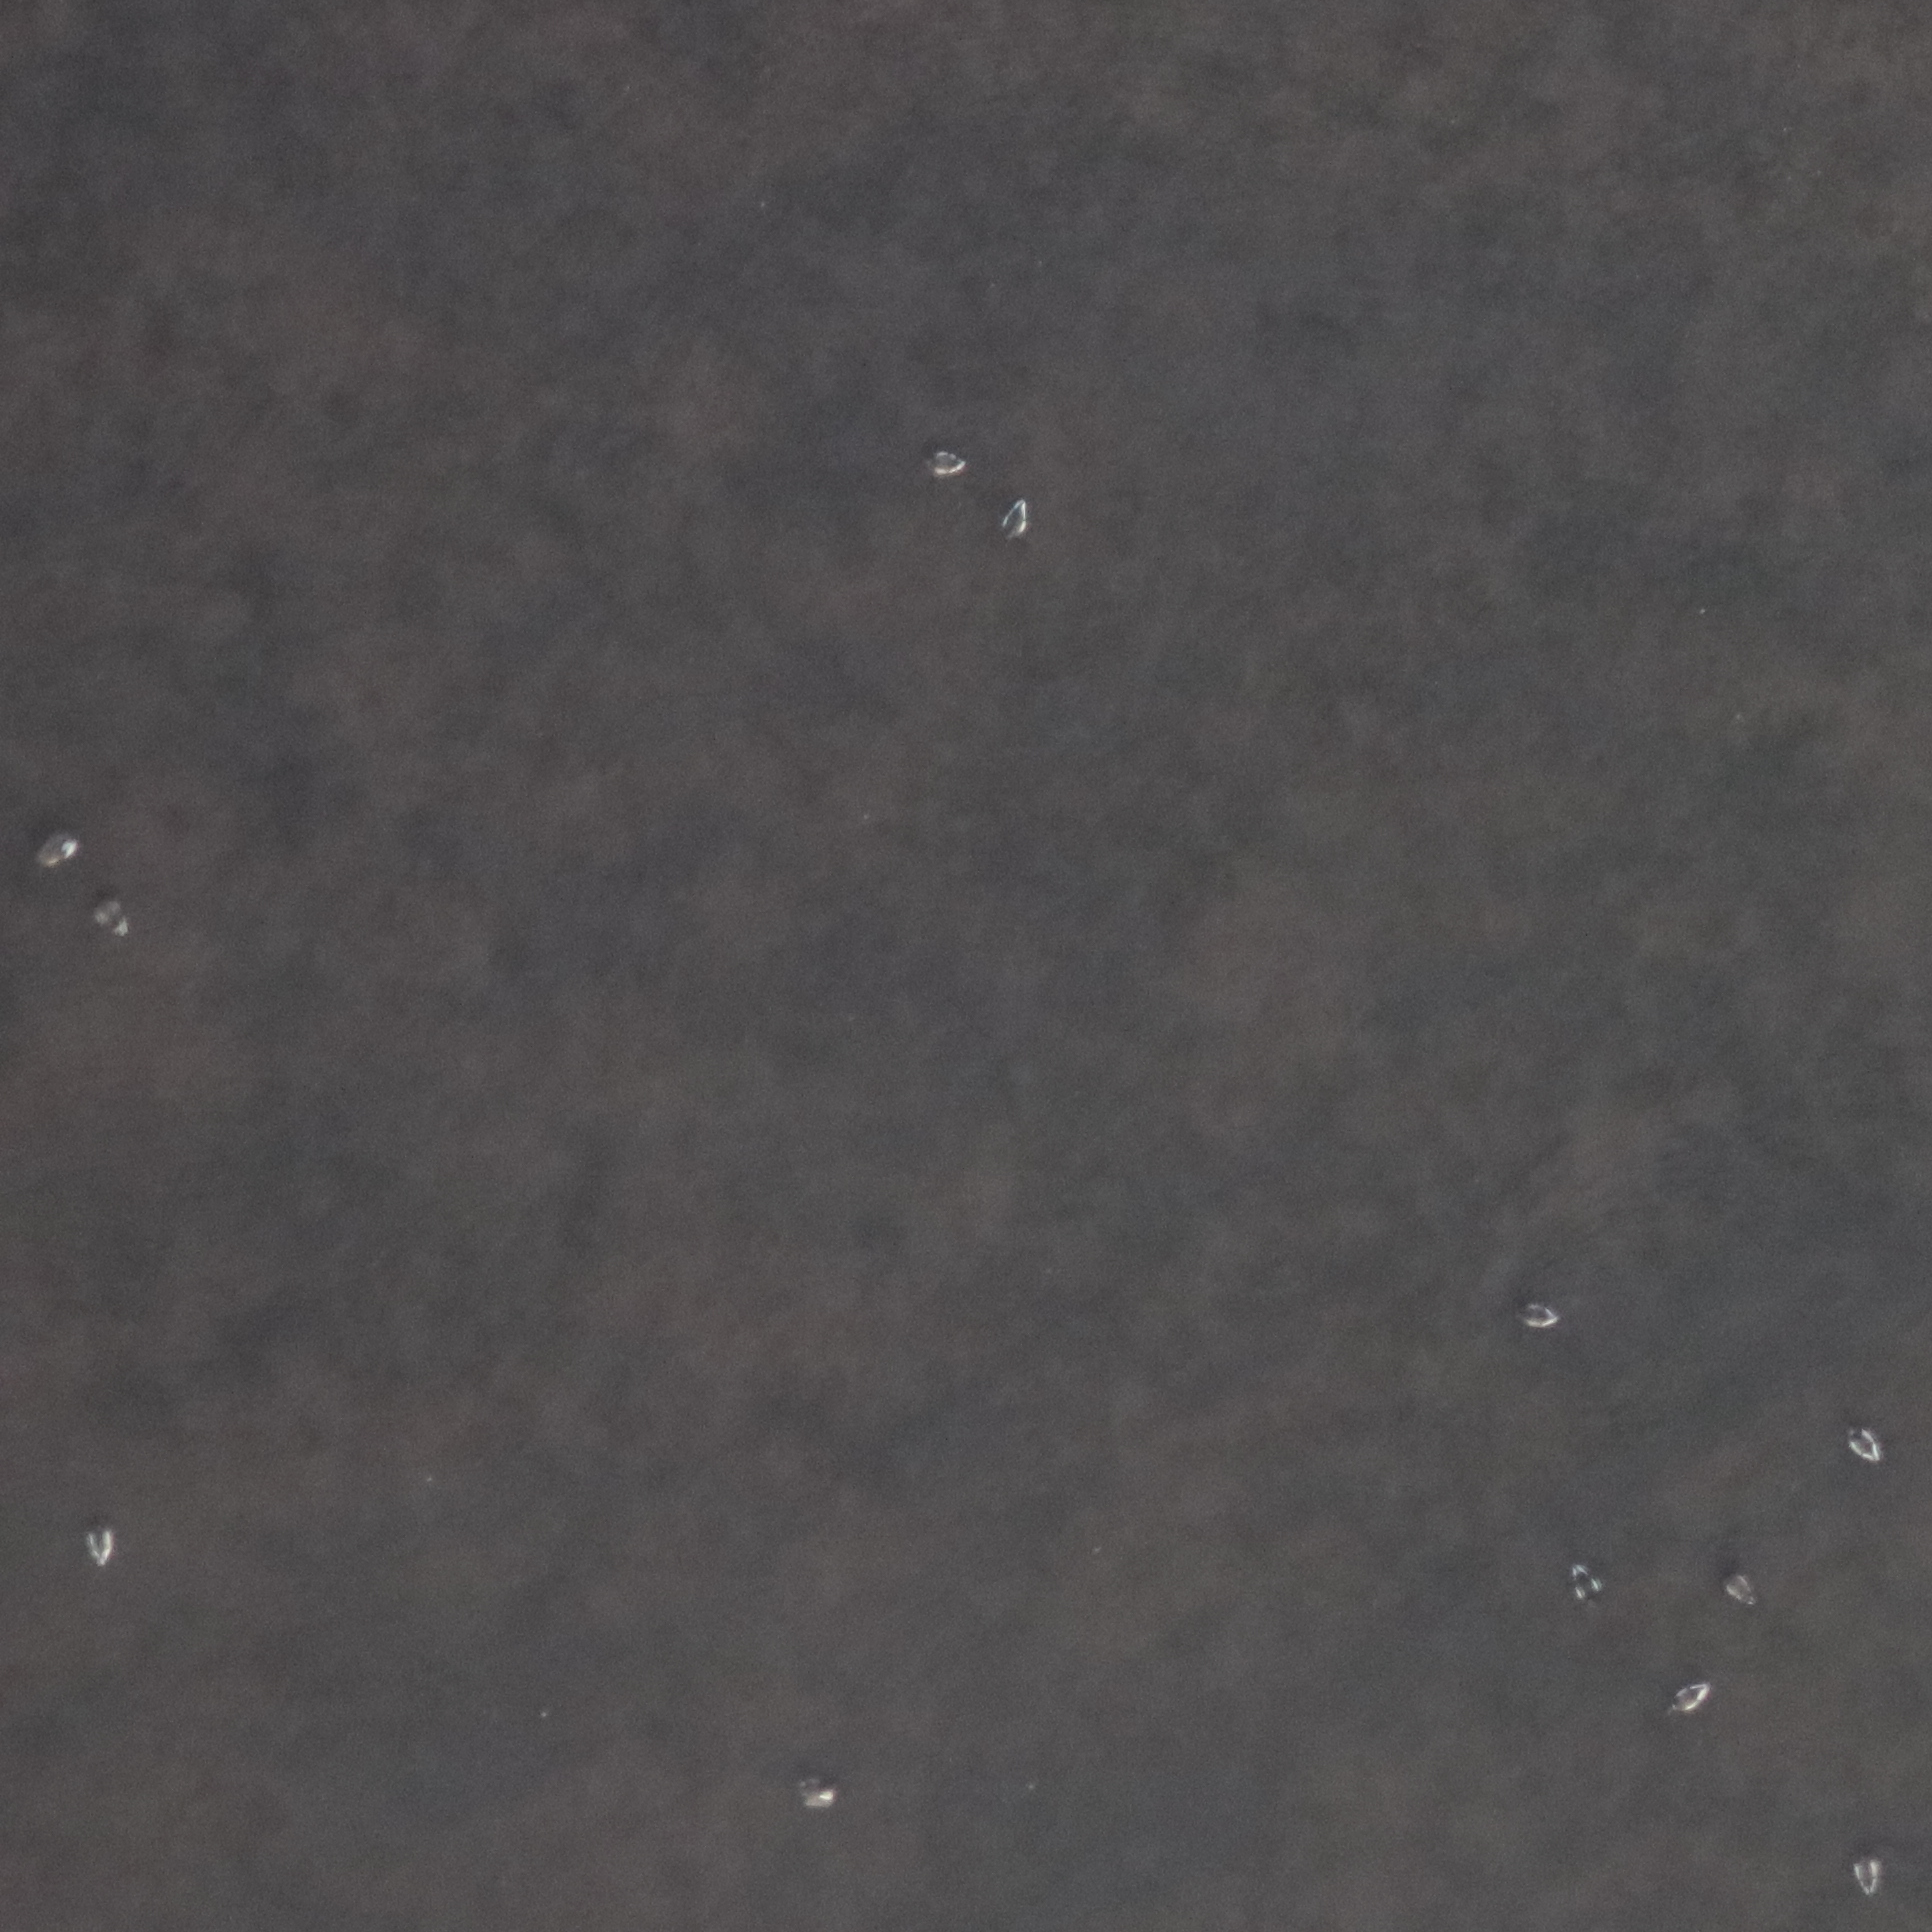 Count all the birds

12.